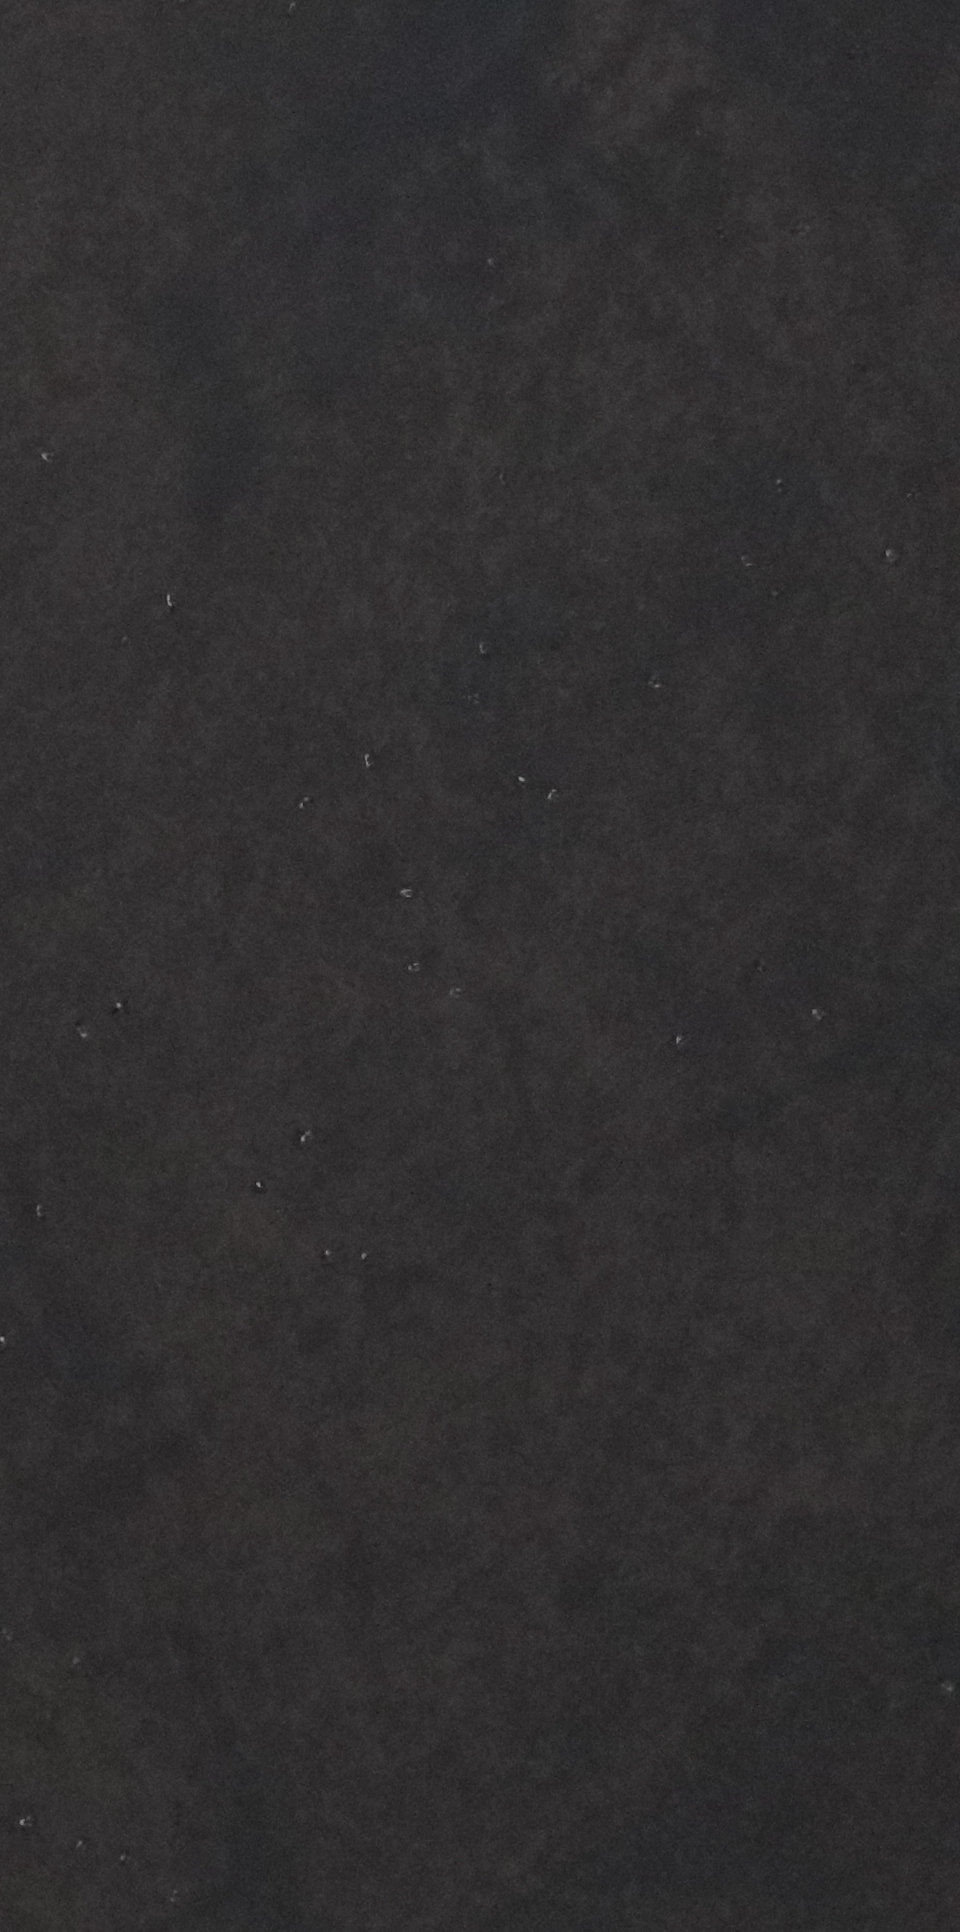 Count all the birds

38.